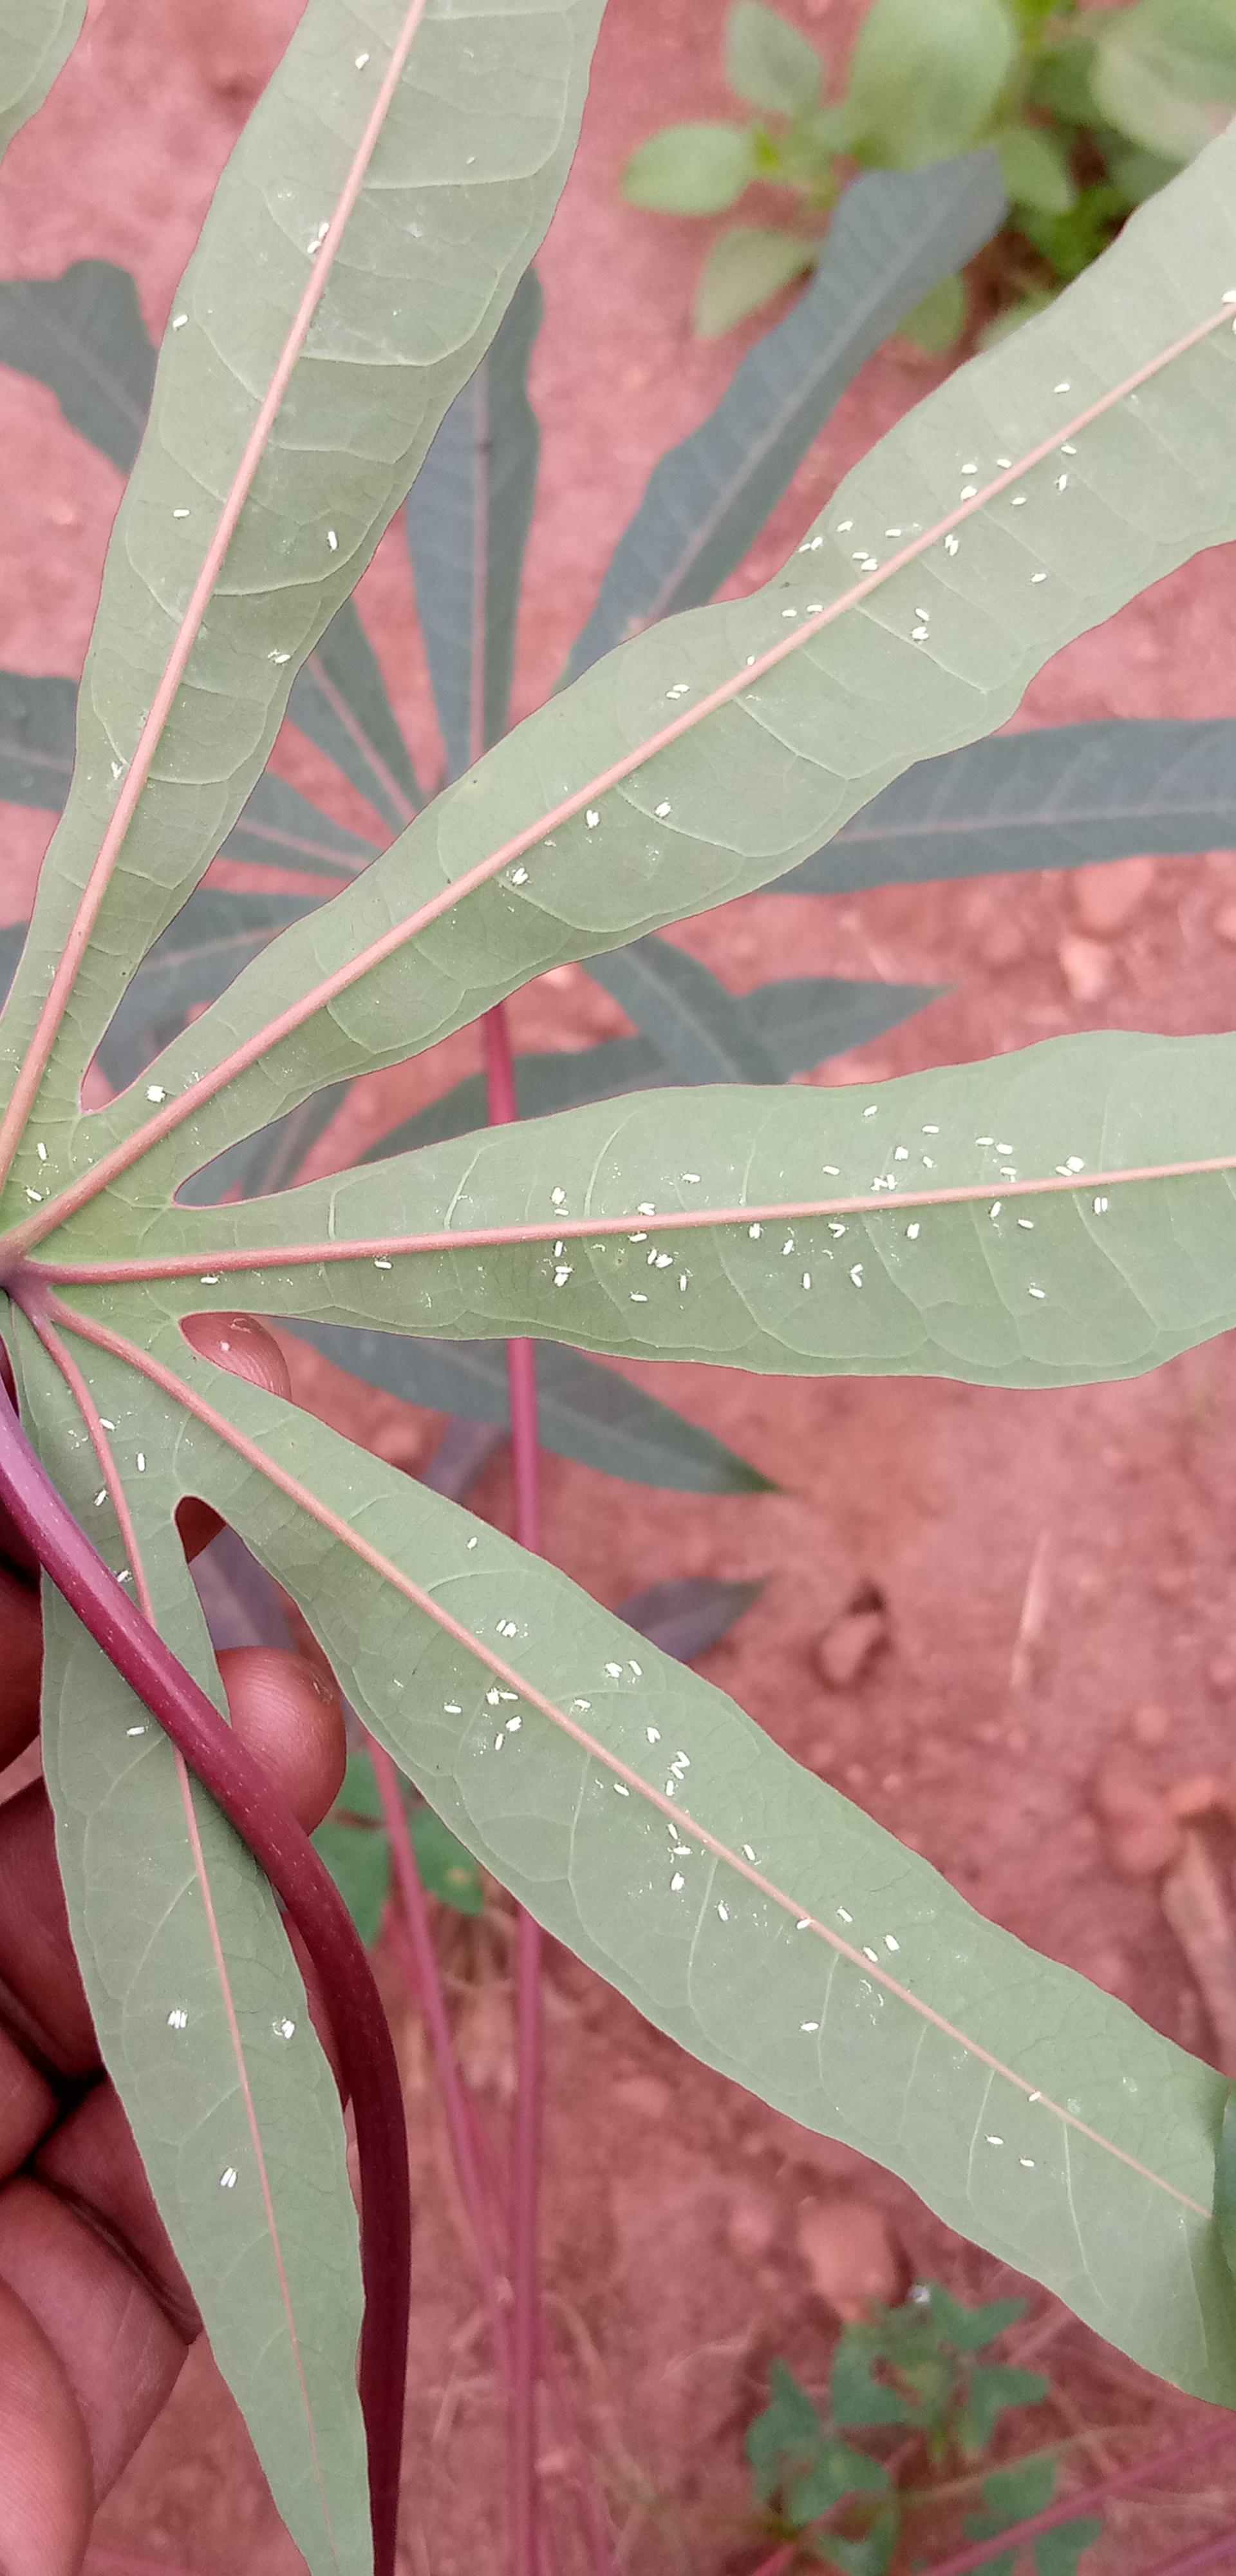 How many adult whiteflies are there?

117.